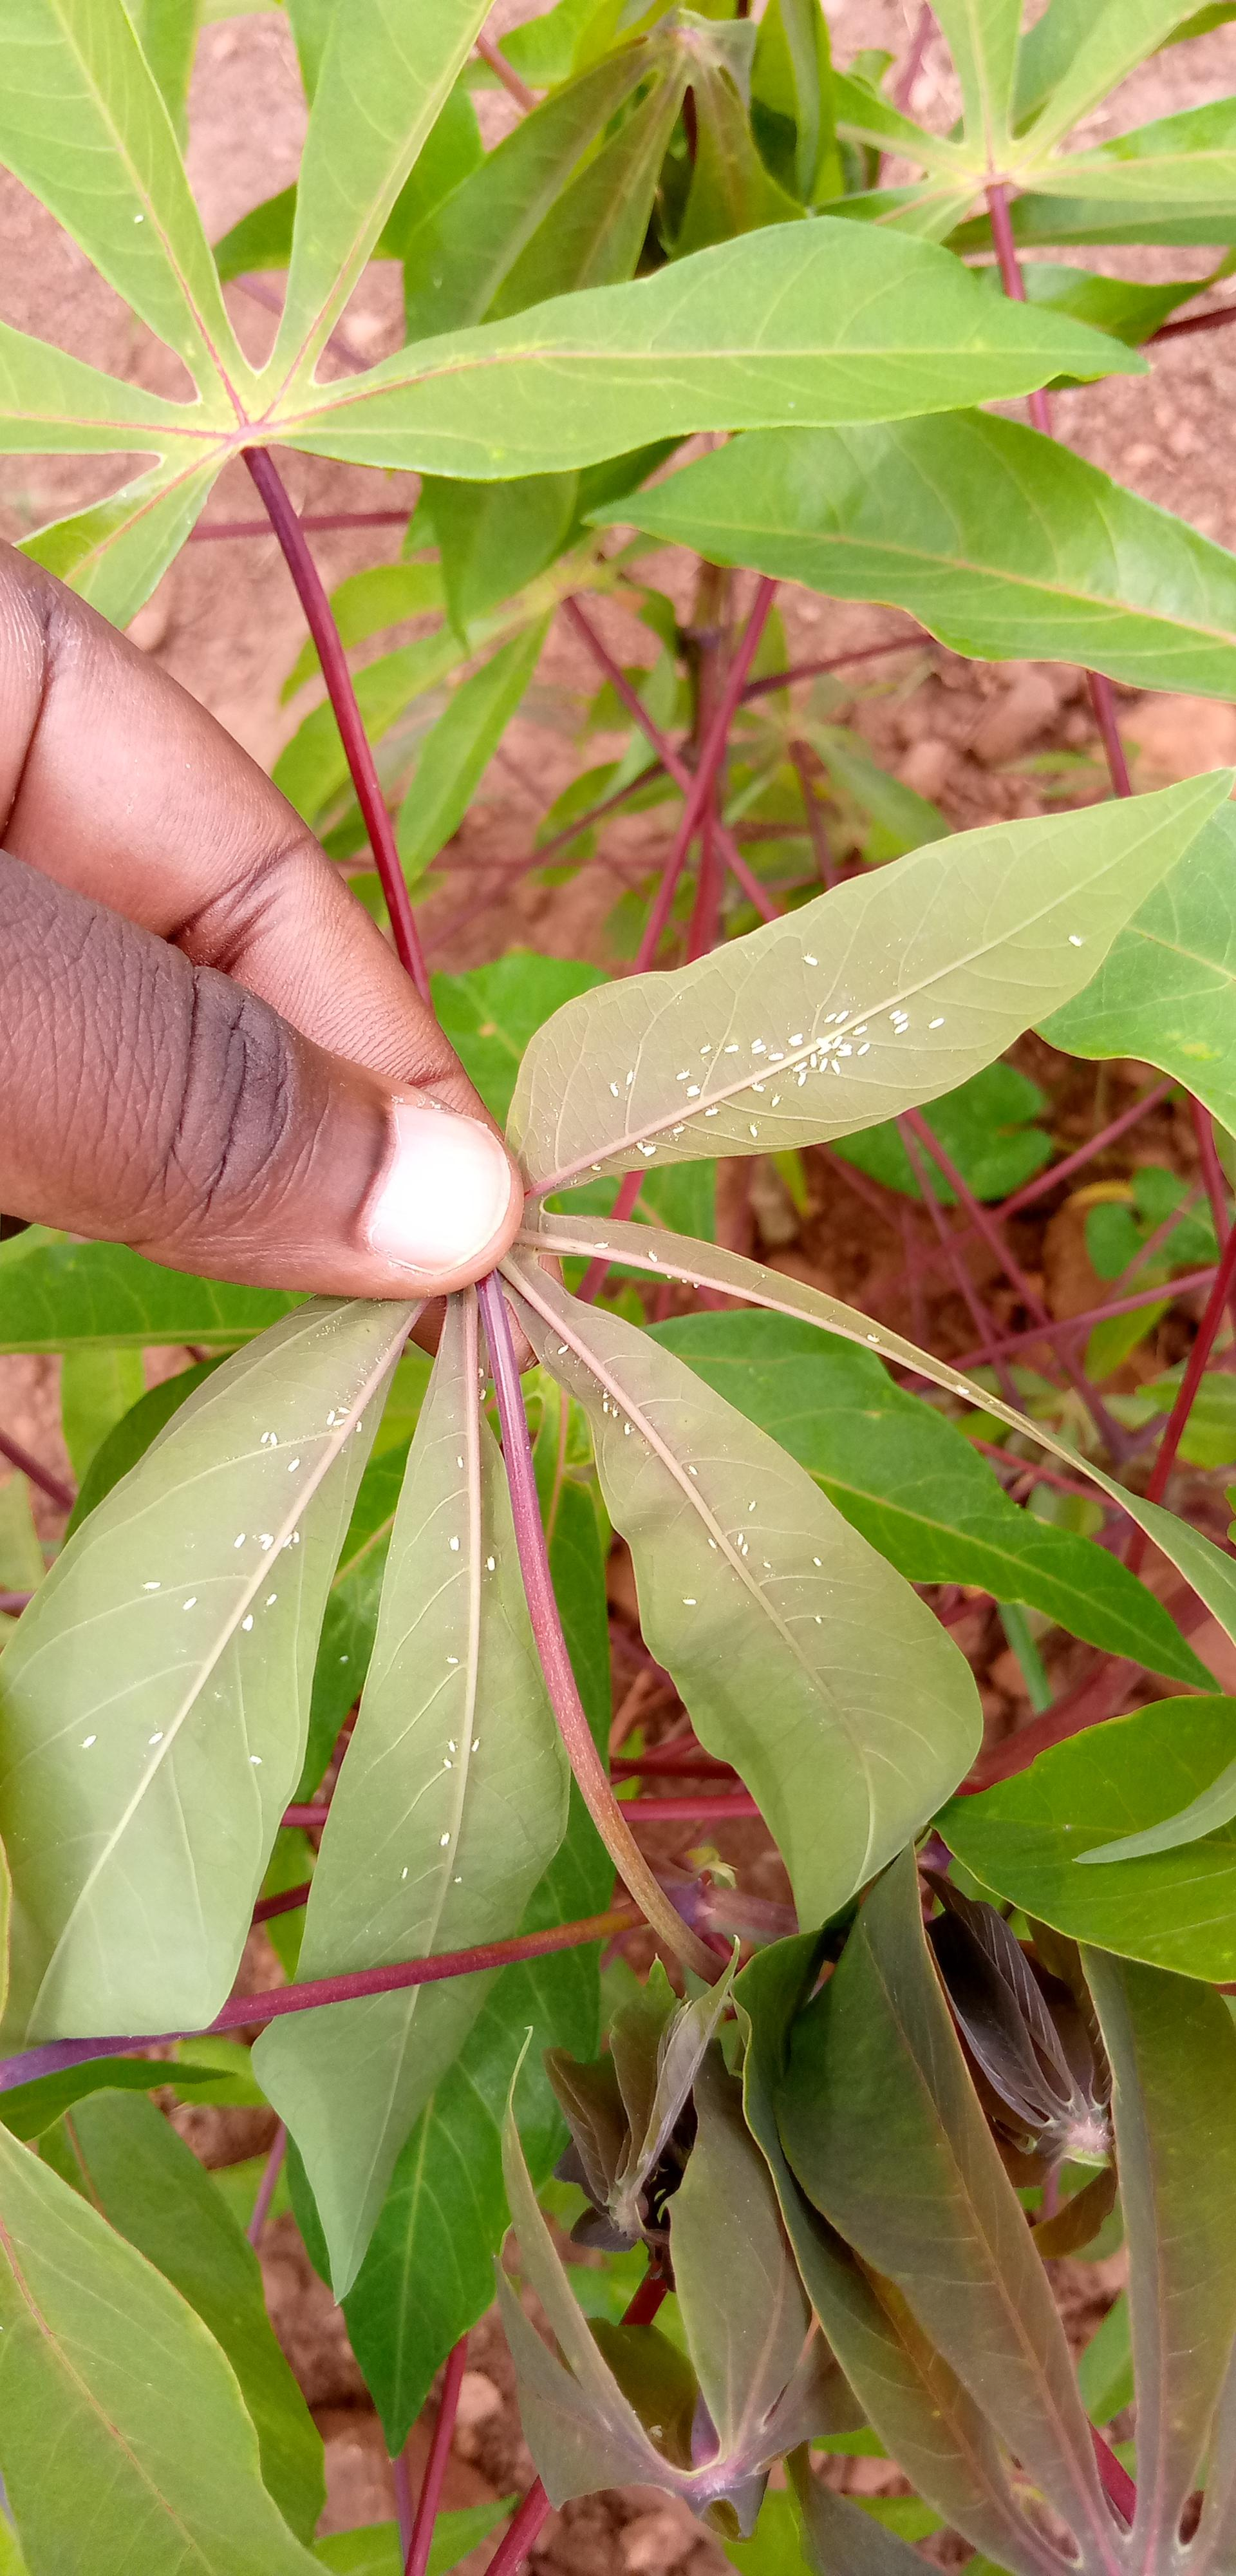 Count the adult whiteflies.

98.